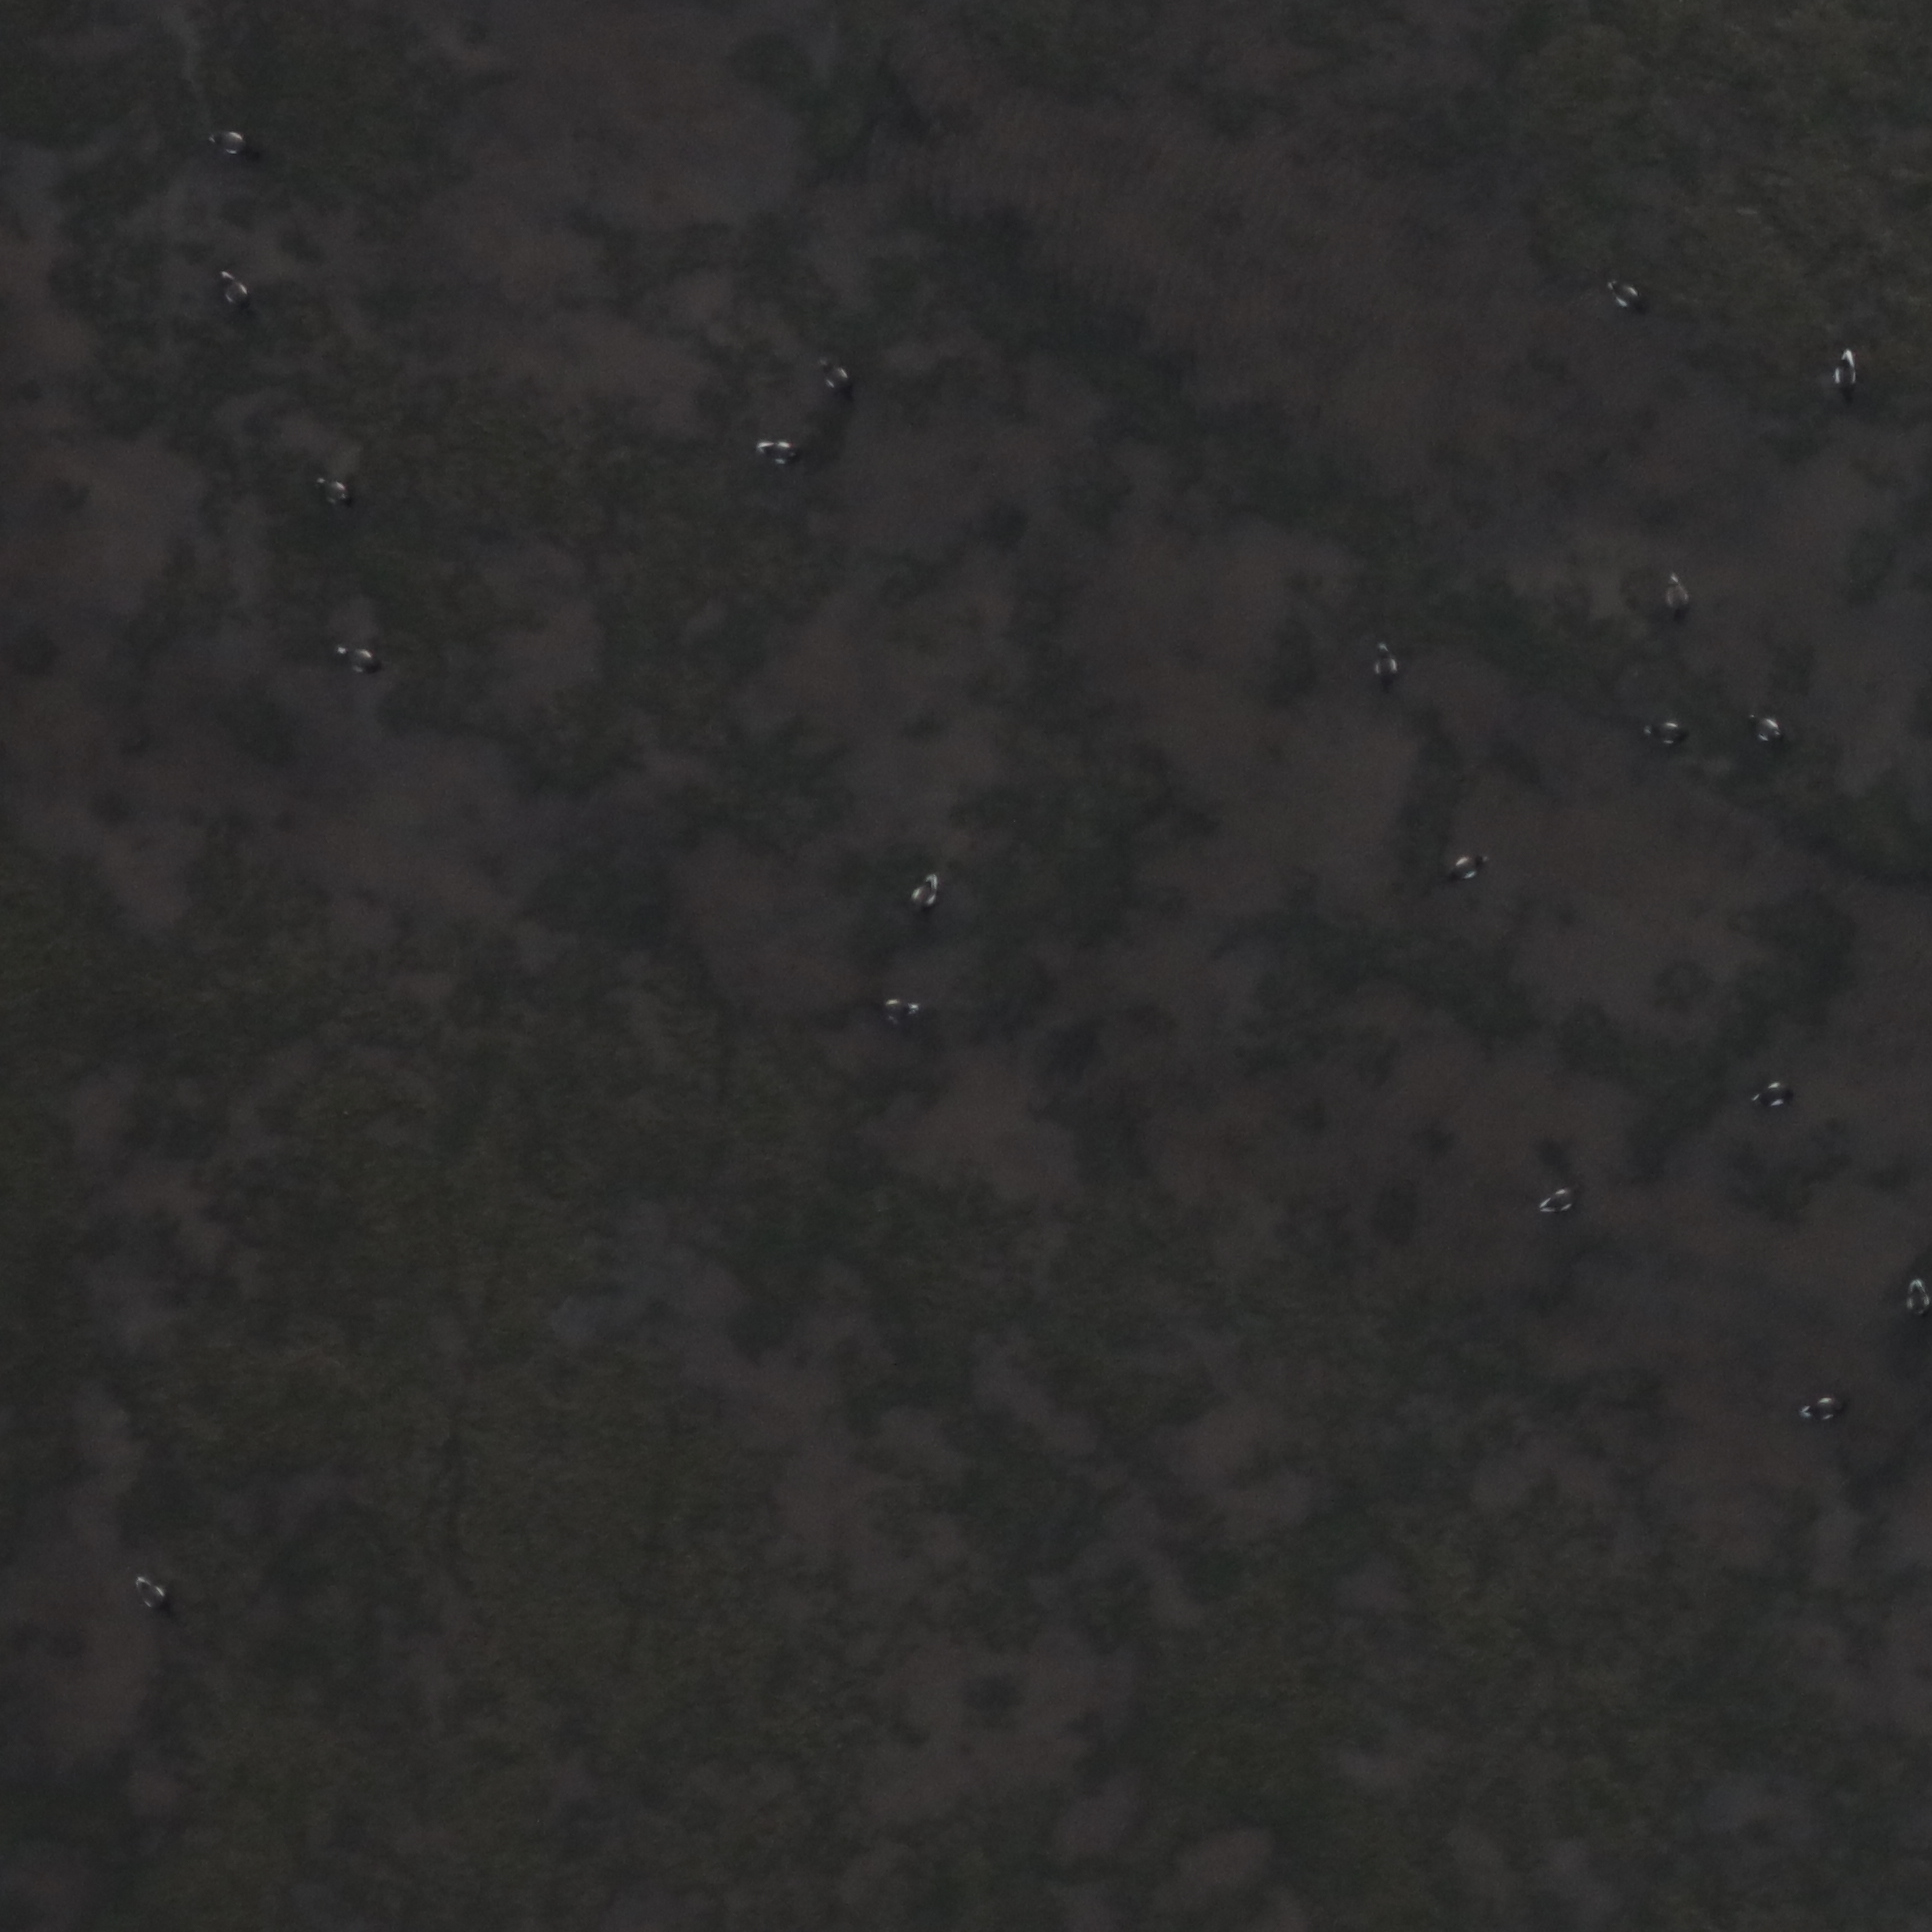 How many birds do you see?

20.